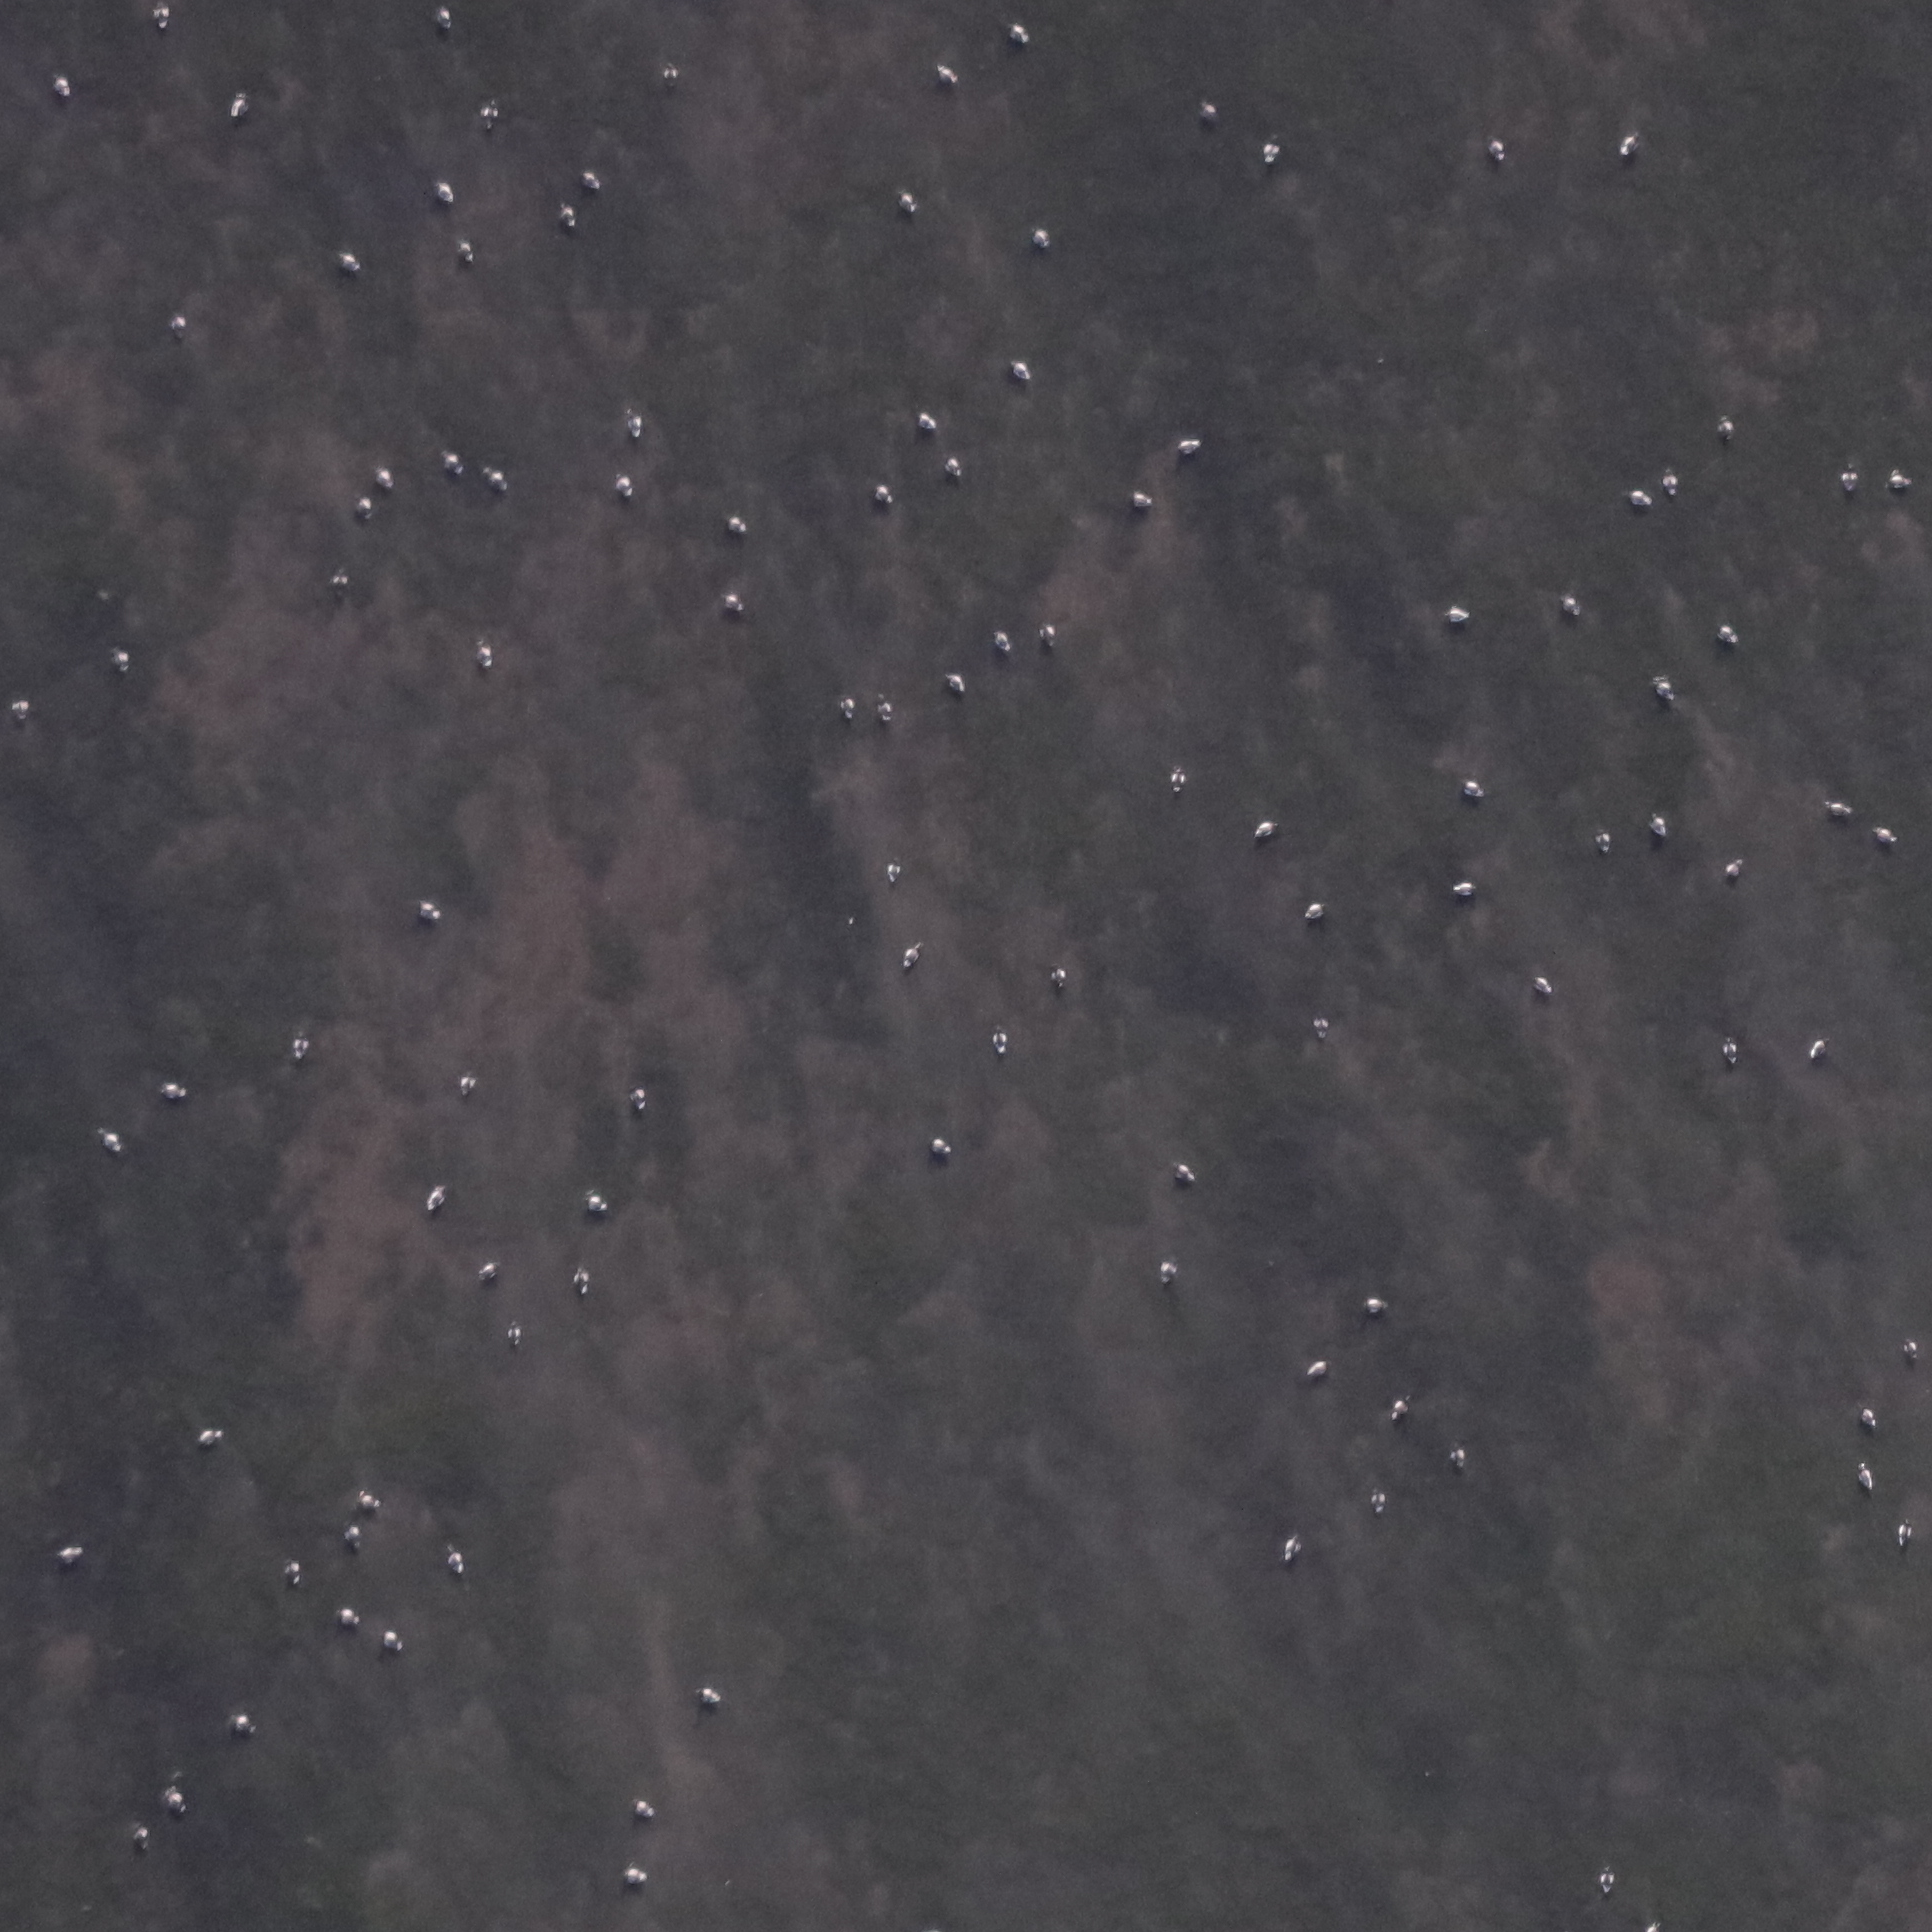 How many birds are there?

110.